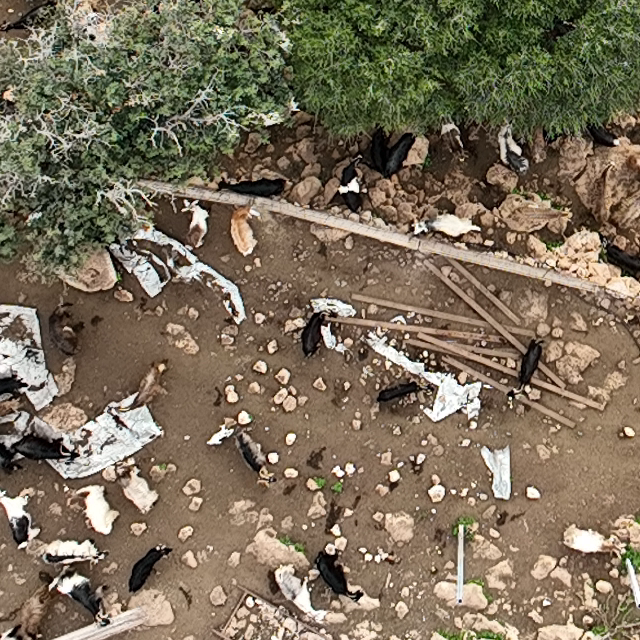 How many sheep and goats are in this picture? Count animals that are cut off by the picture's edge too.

40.